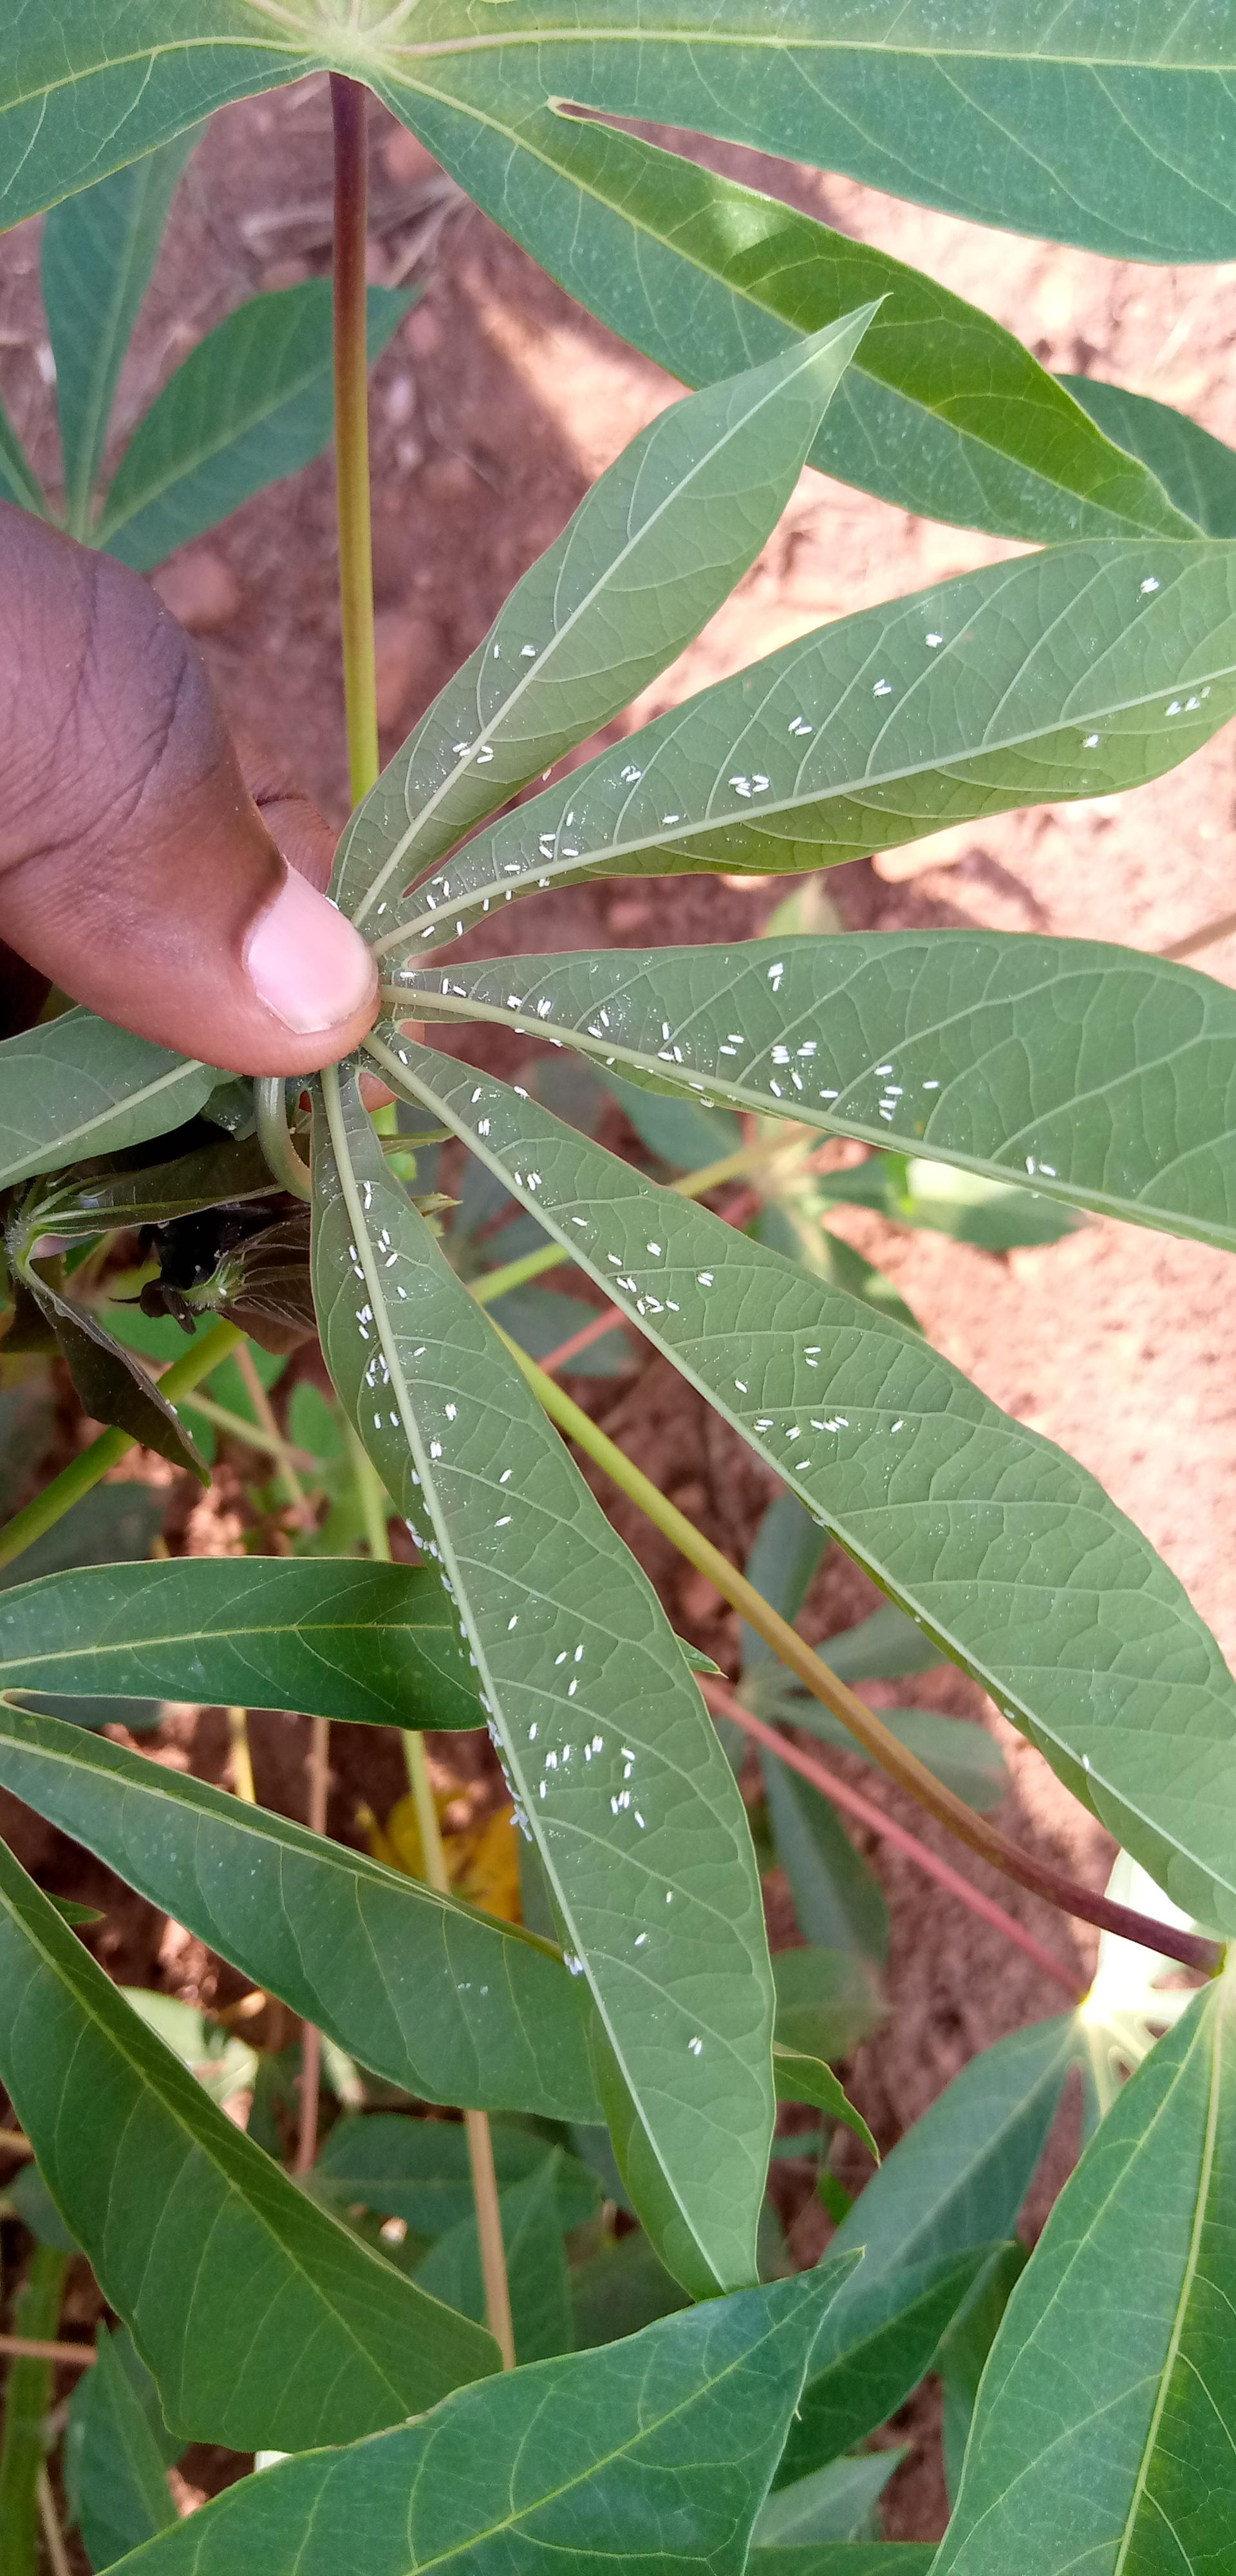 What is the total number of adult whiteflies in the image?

173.